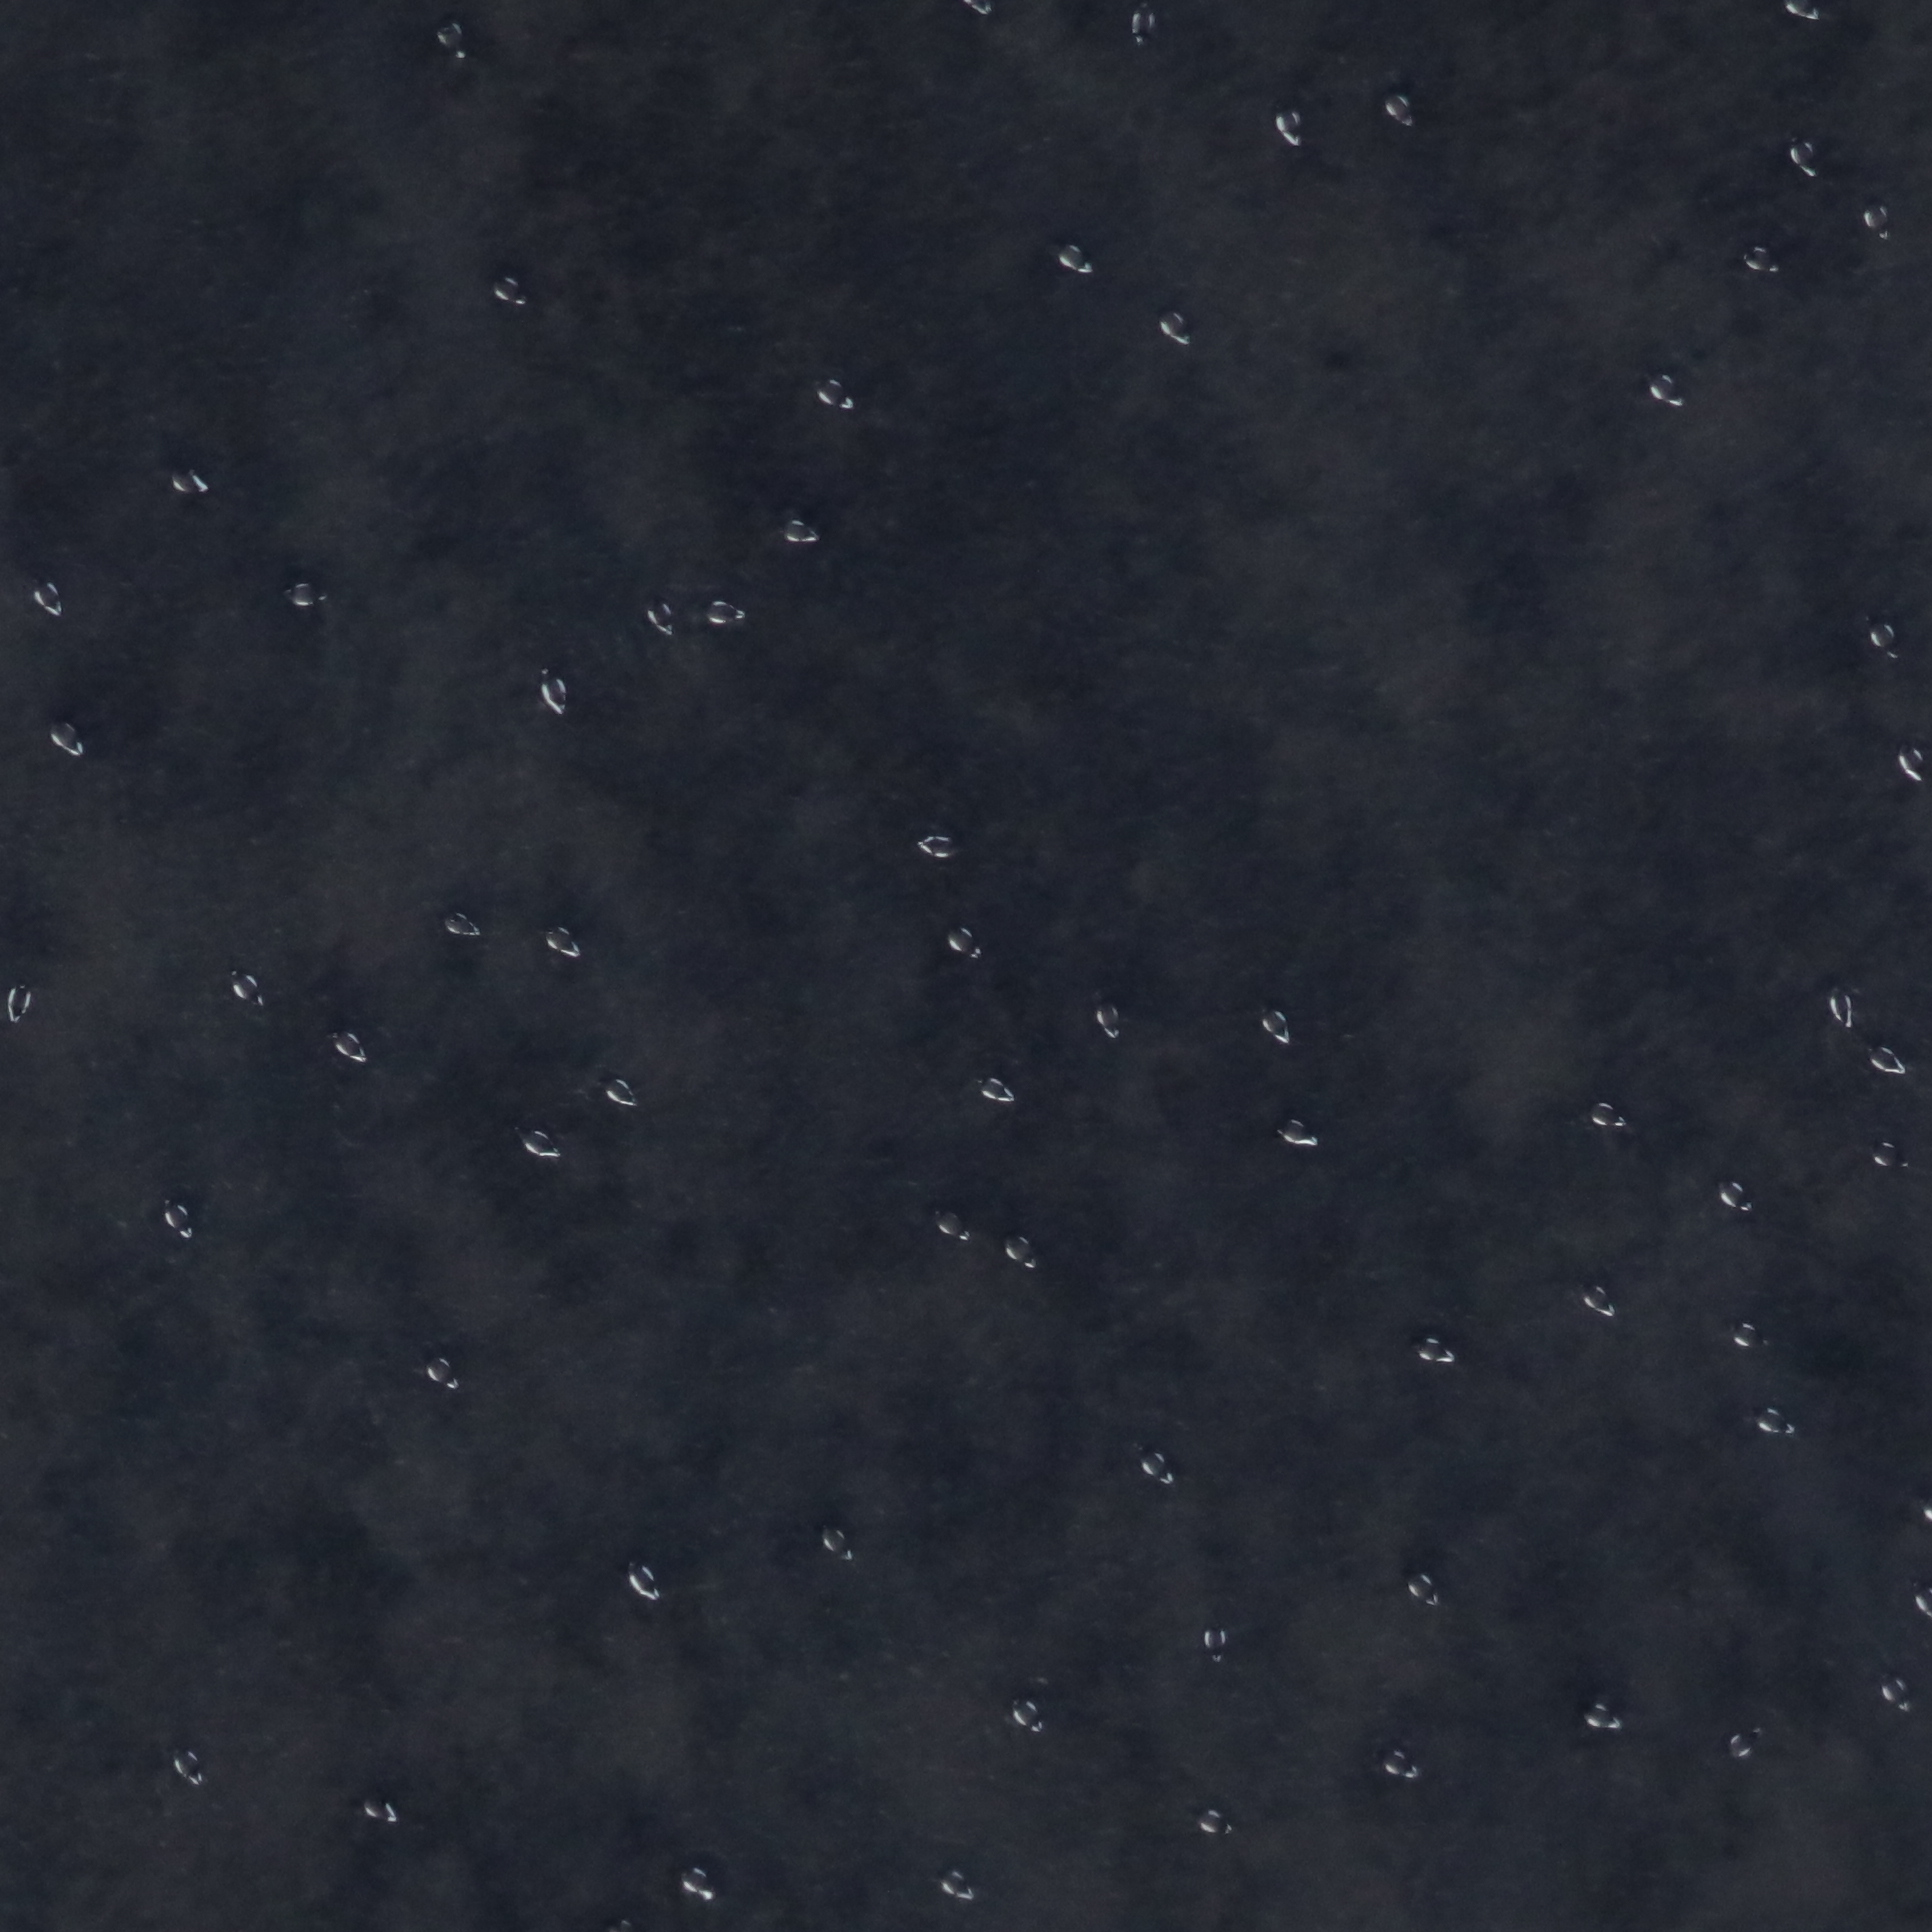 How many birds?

65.